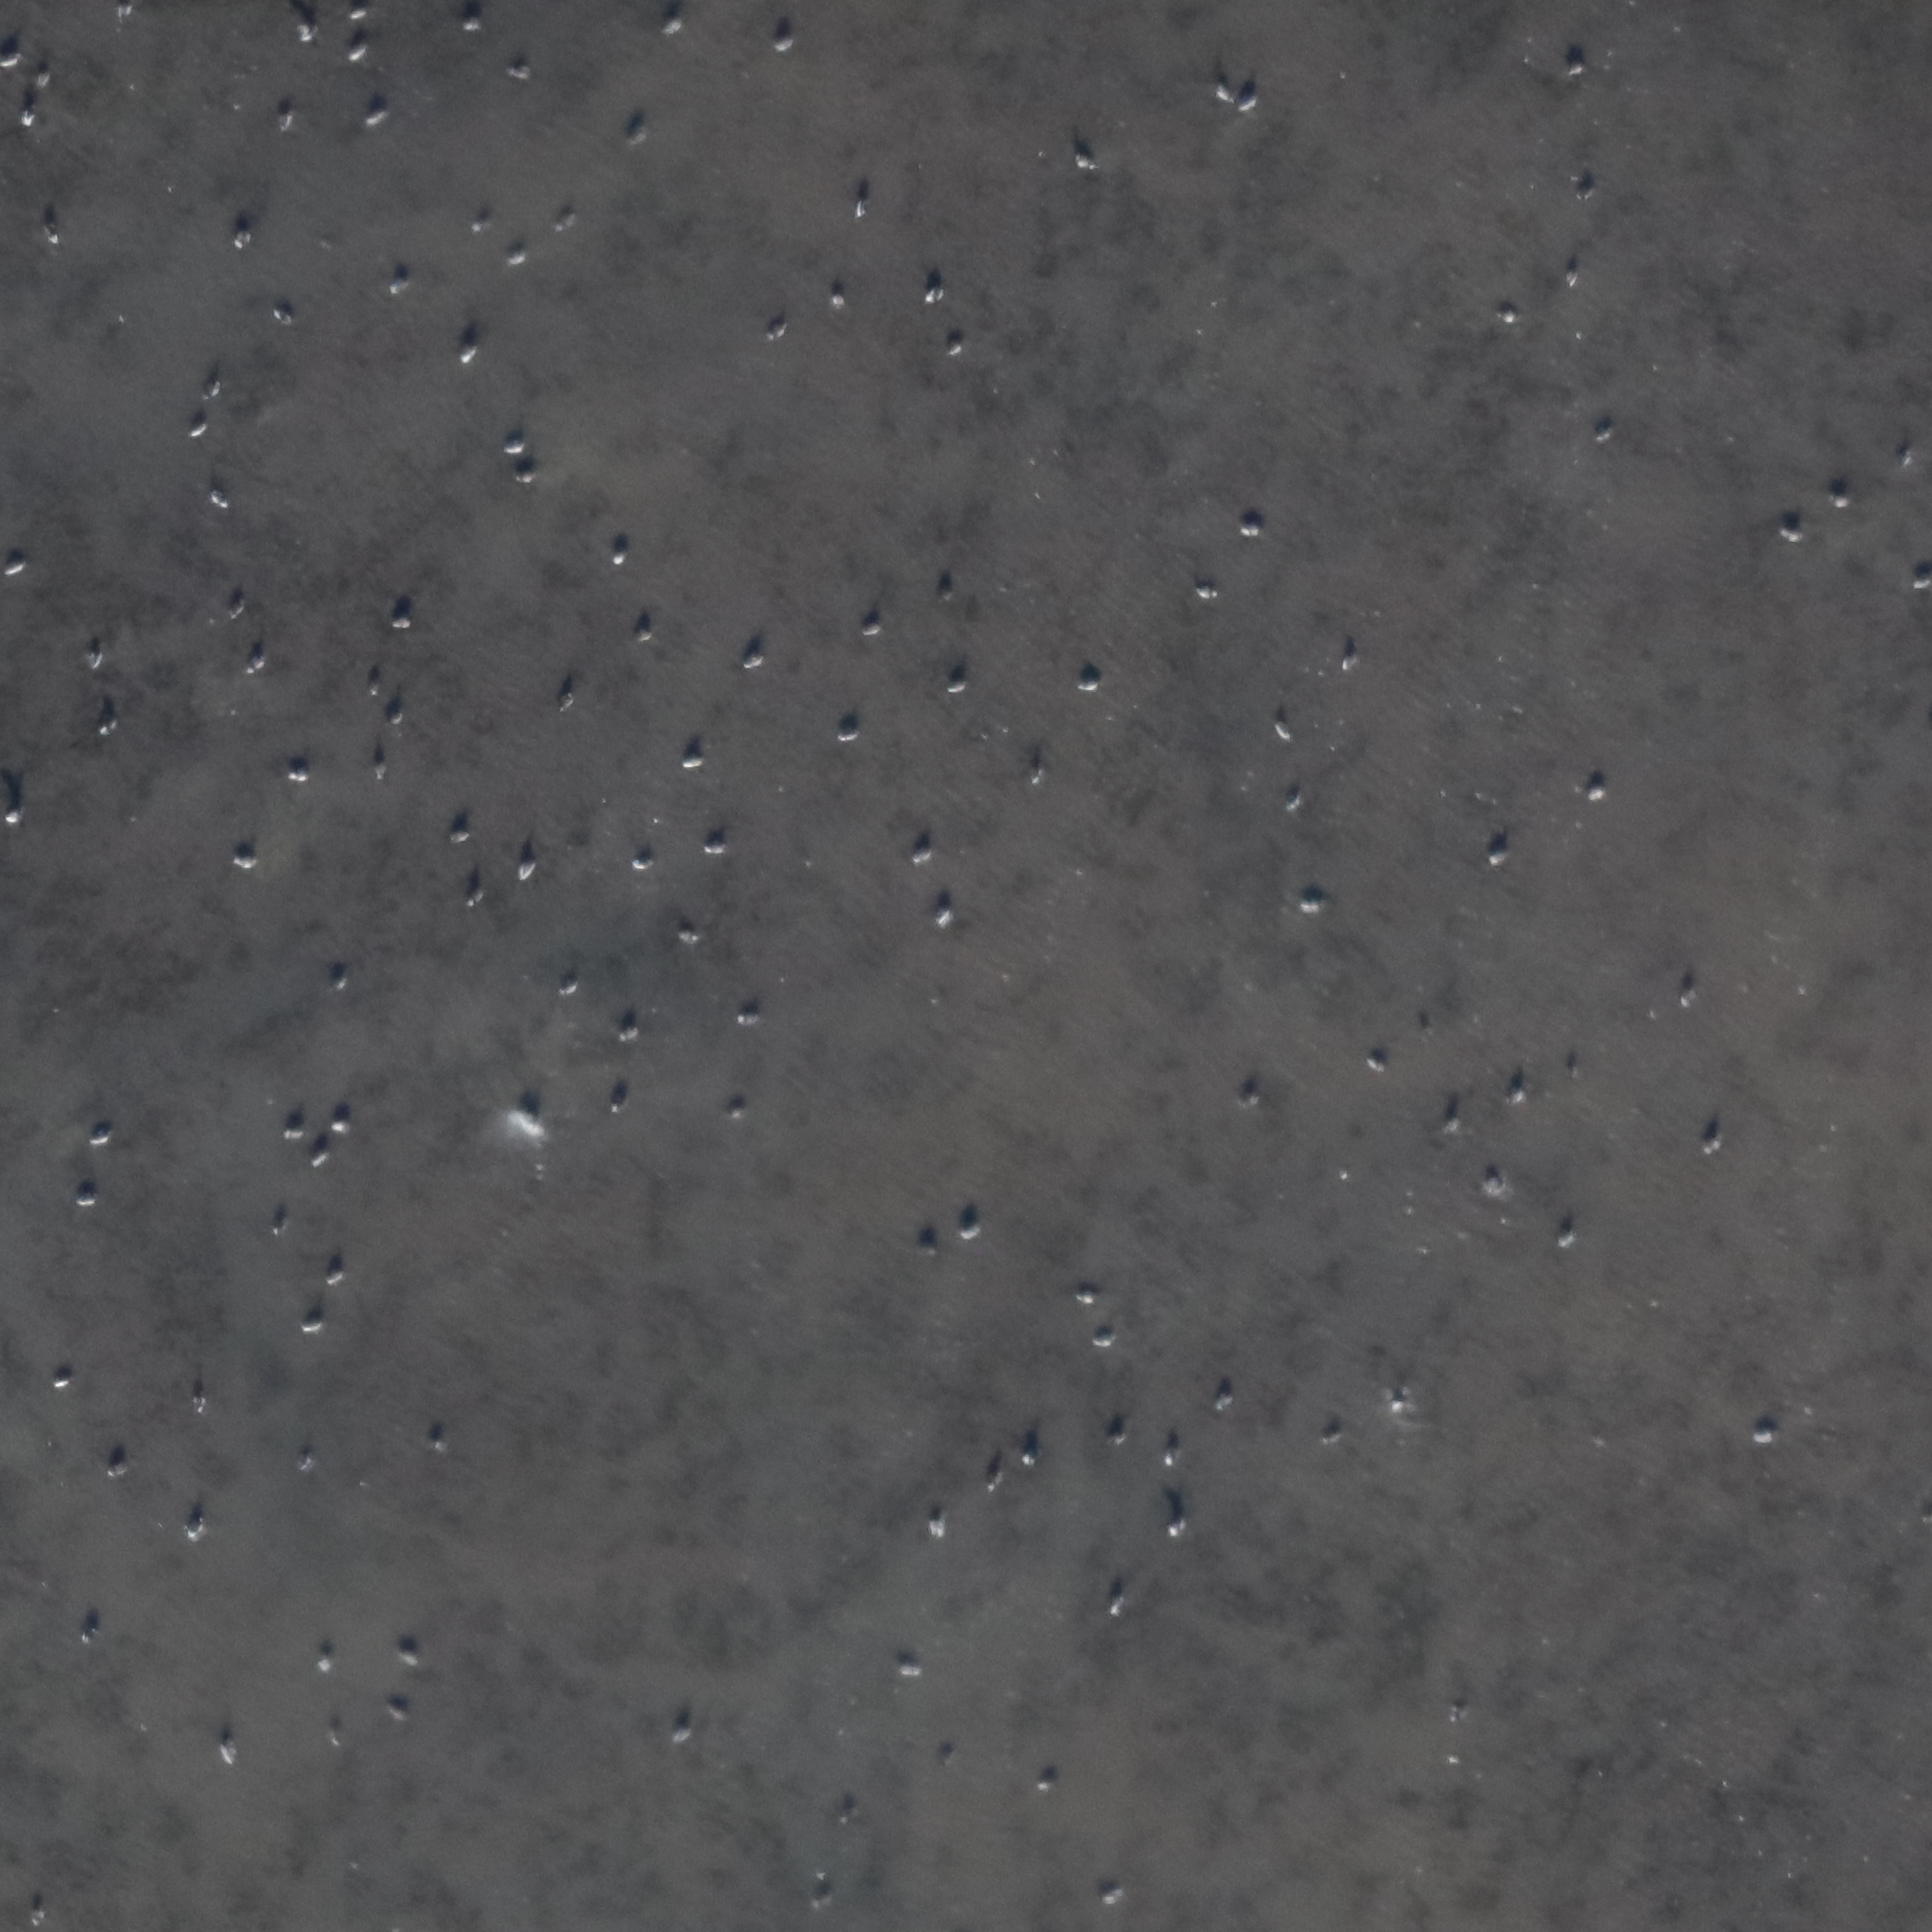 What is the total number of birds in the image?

144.